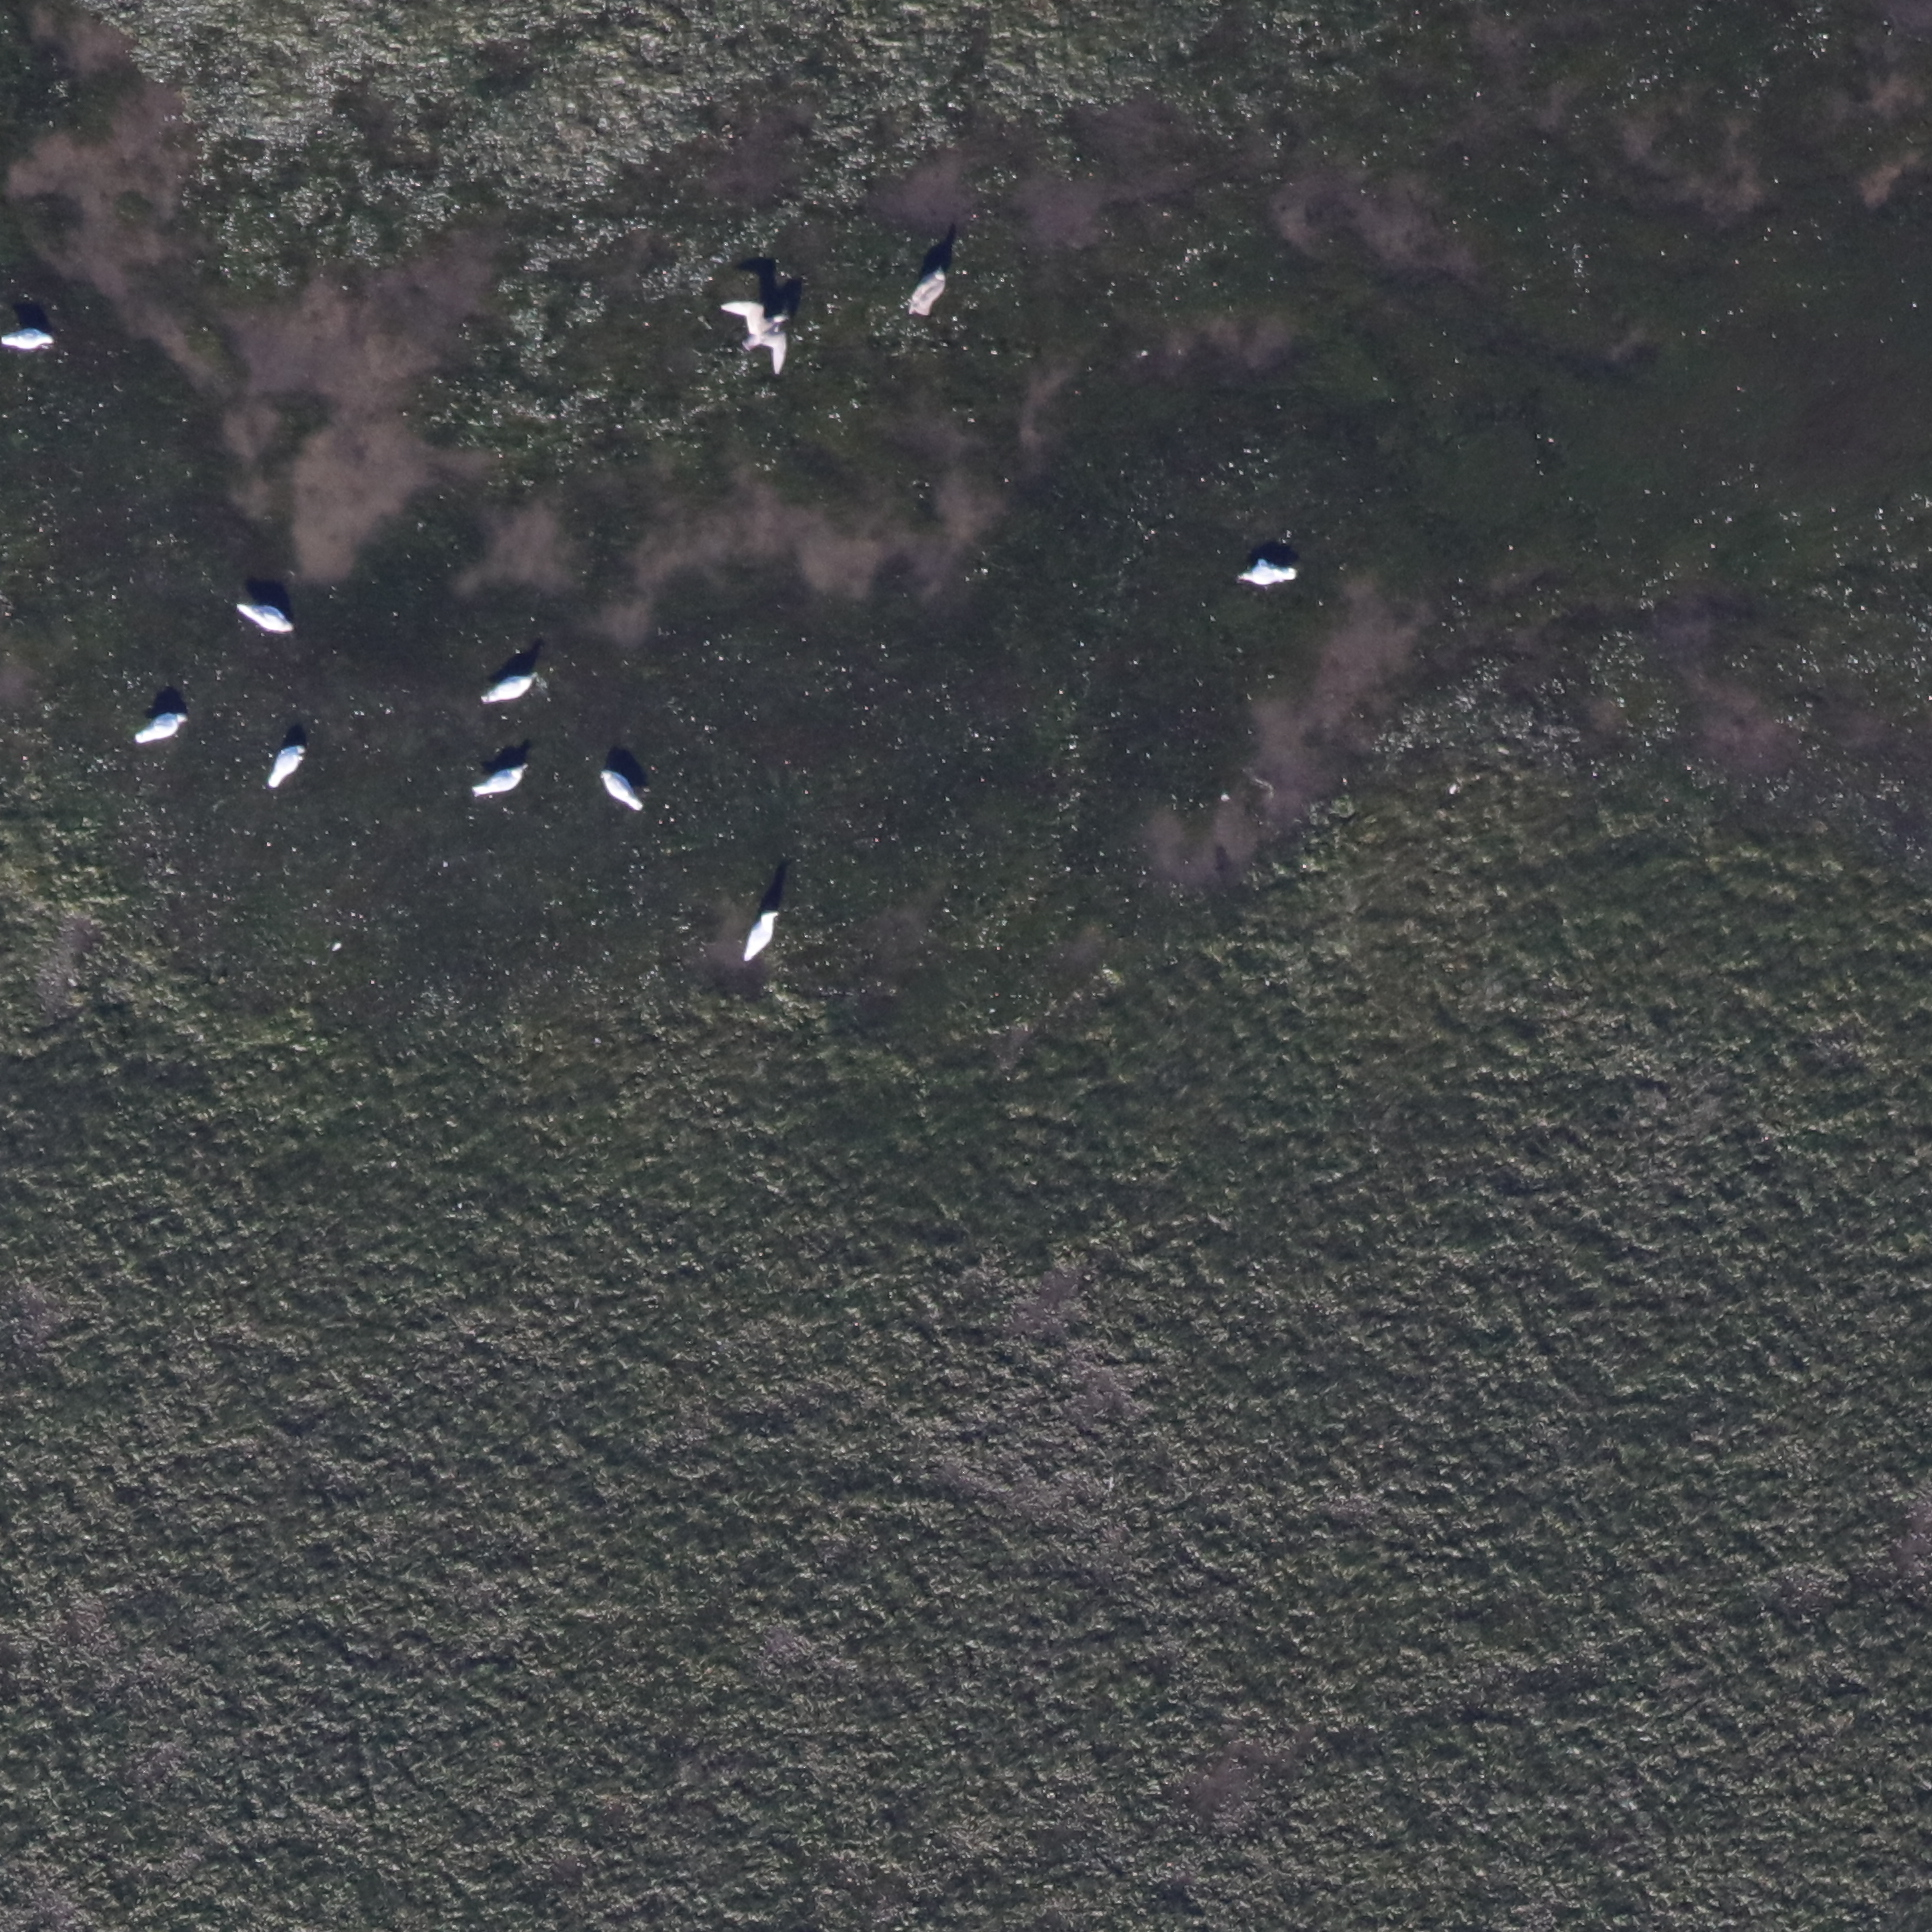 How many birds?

11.